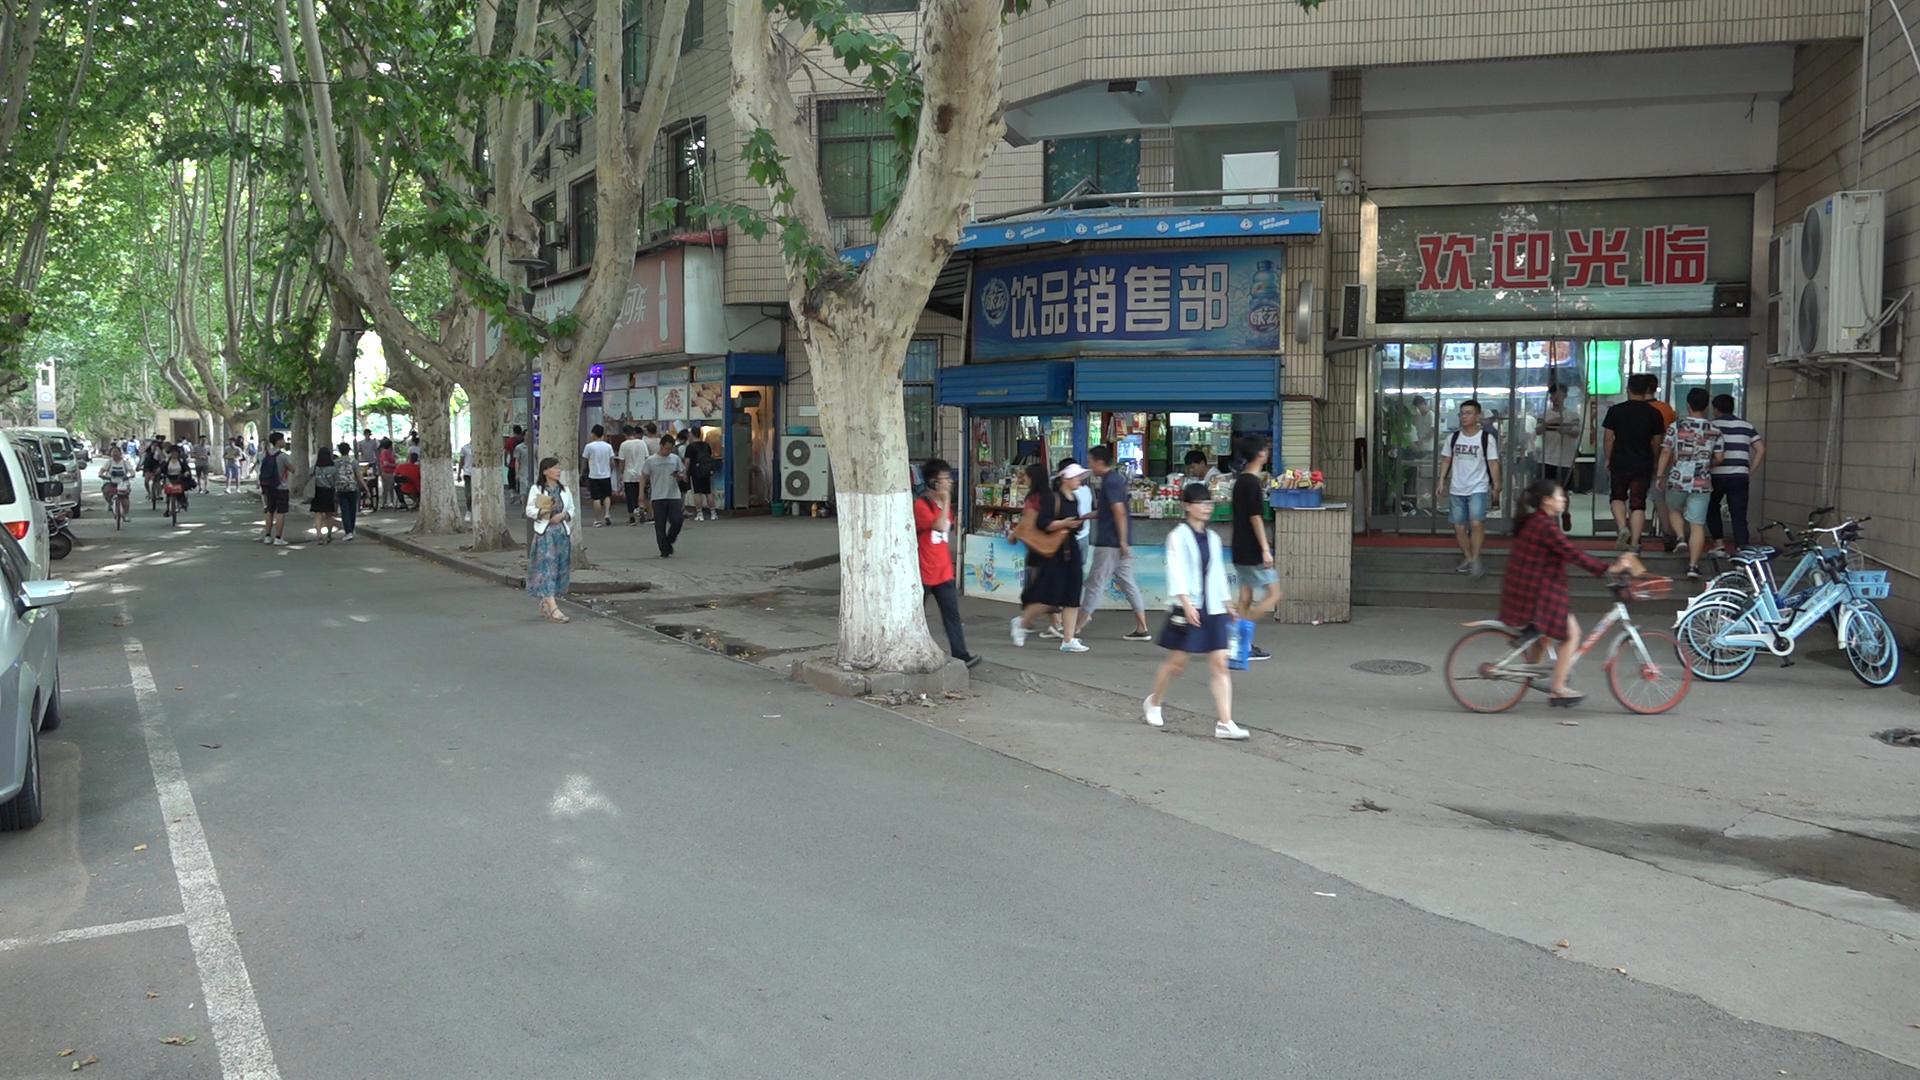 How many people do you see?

45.